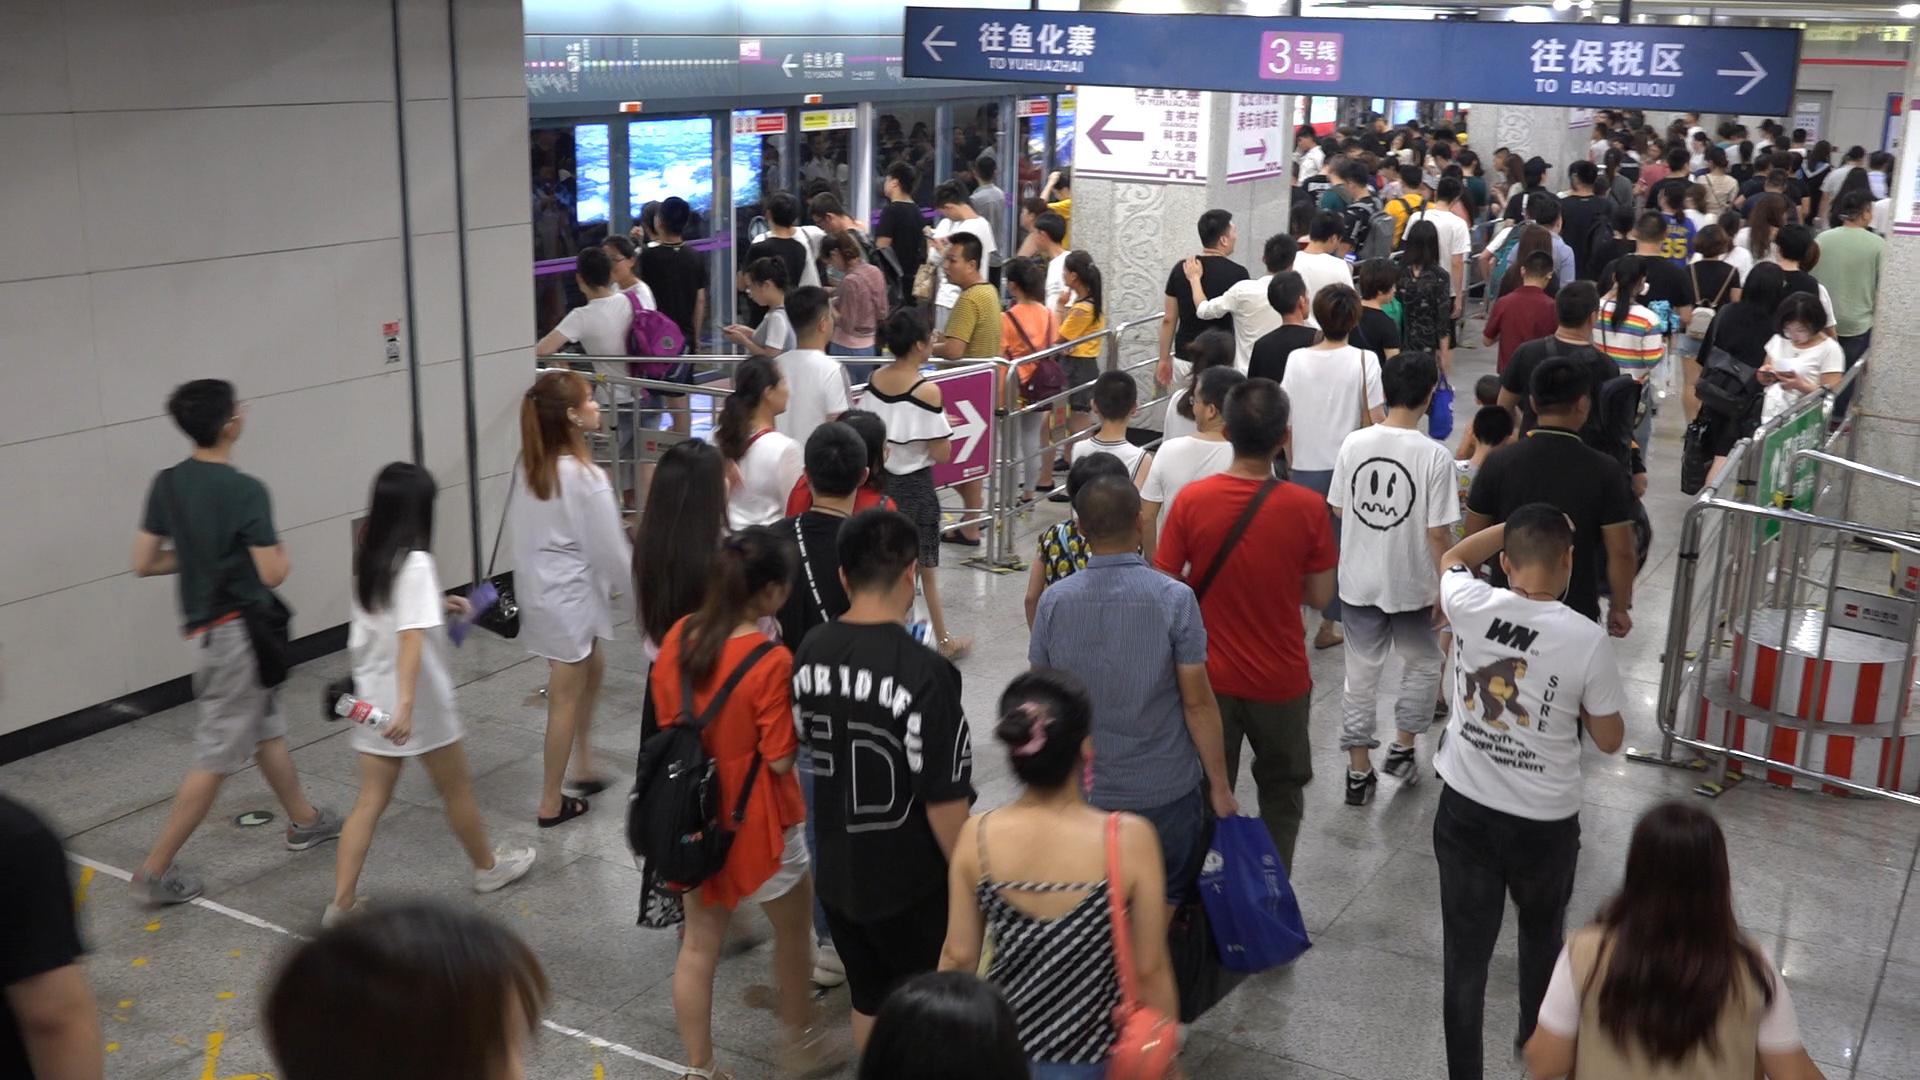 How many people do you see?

136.